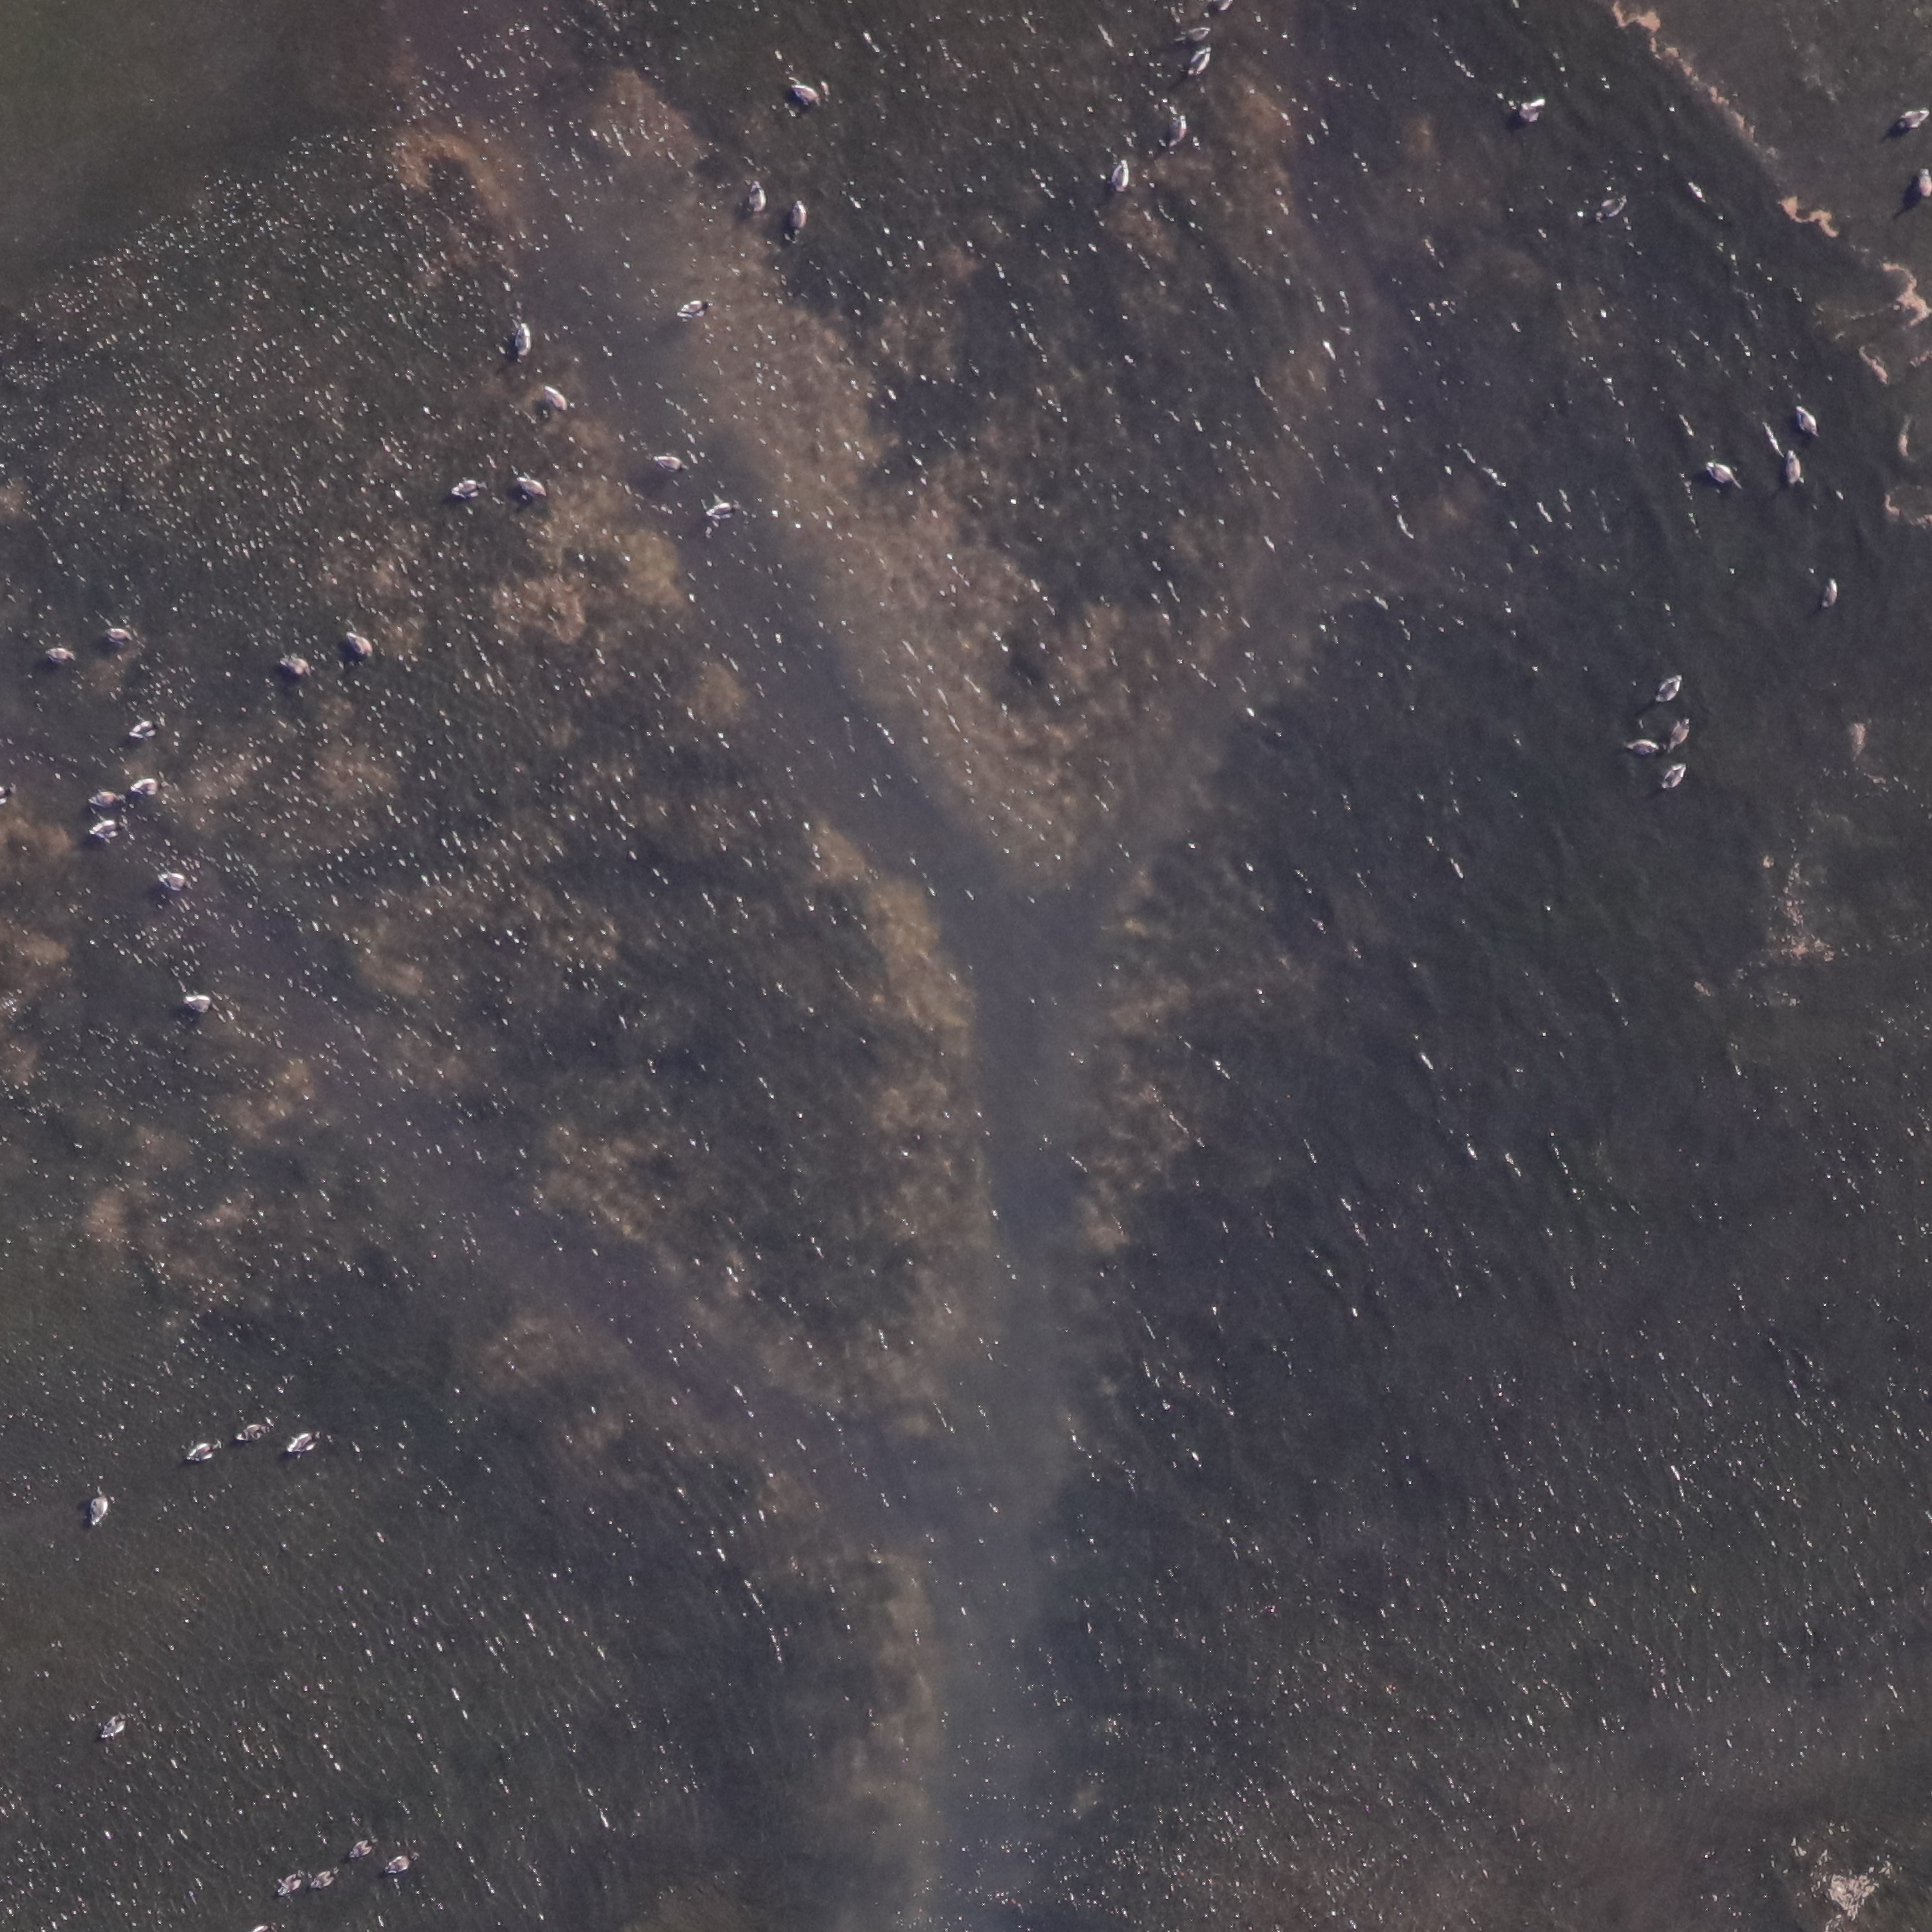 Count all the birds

45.